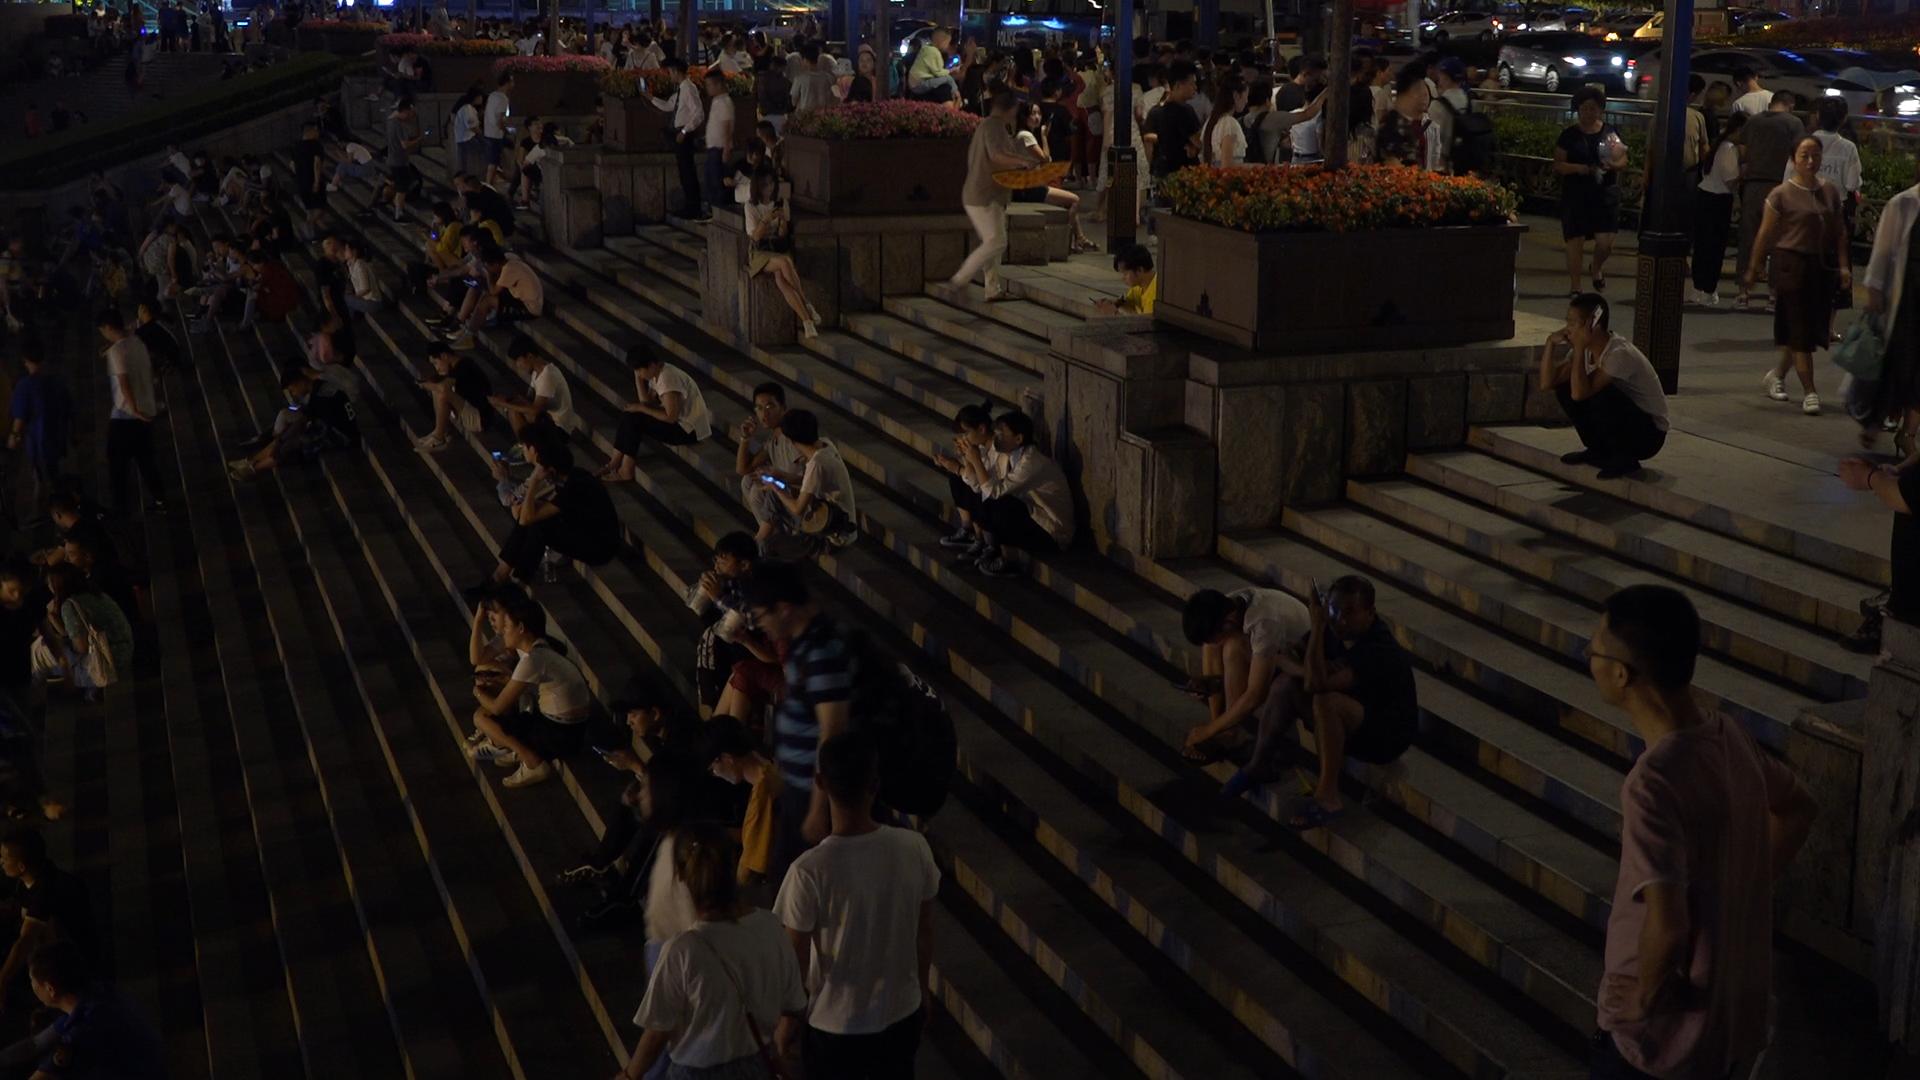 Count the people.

177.